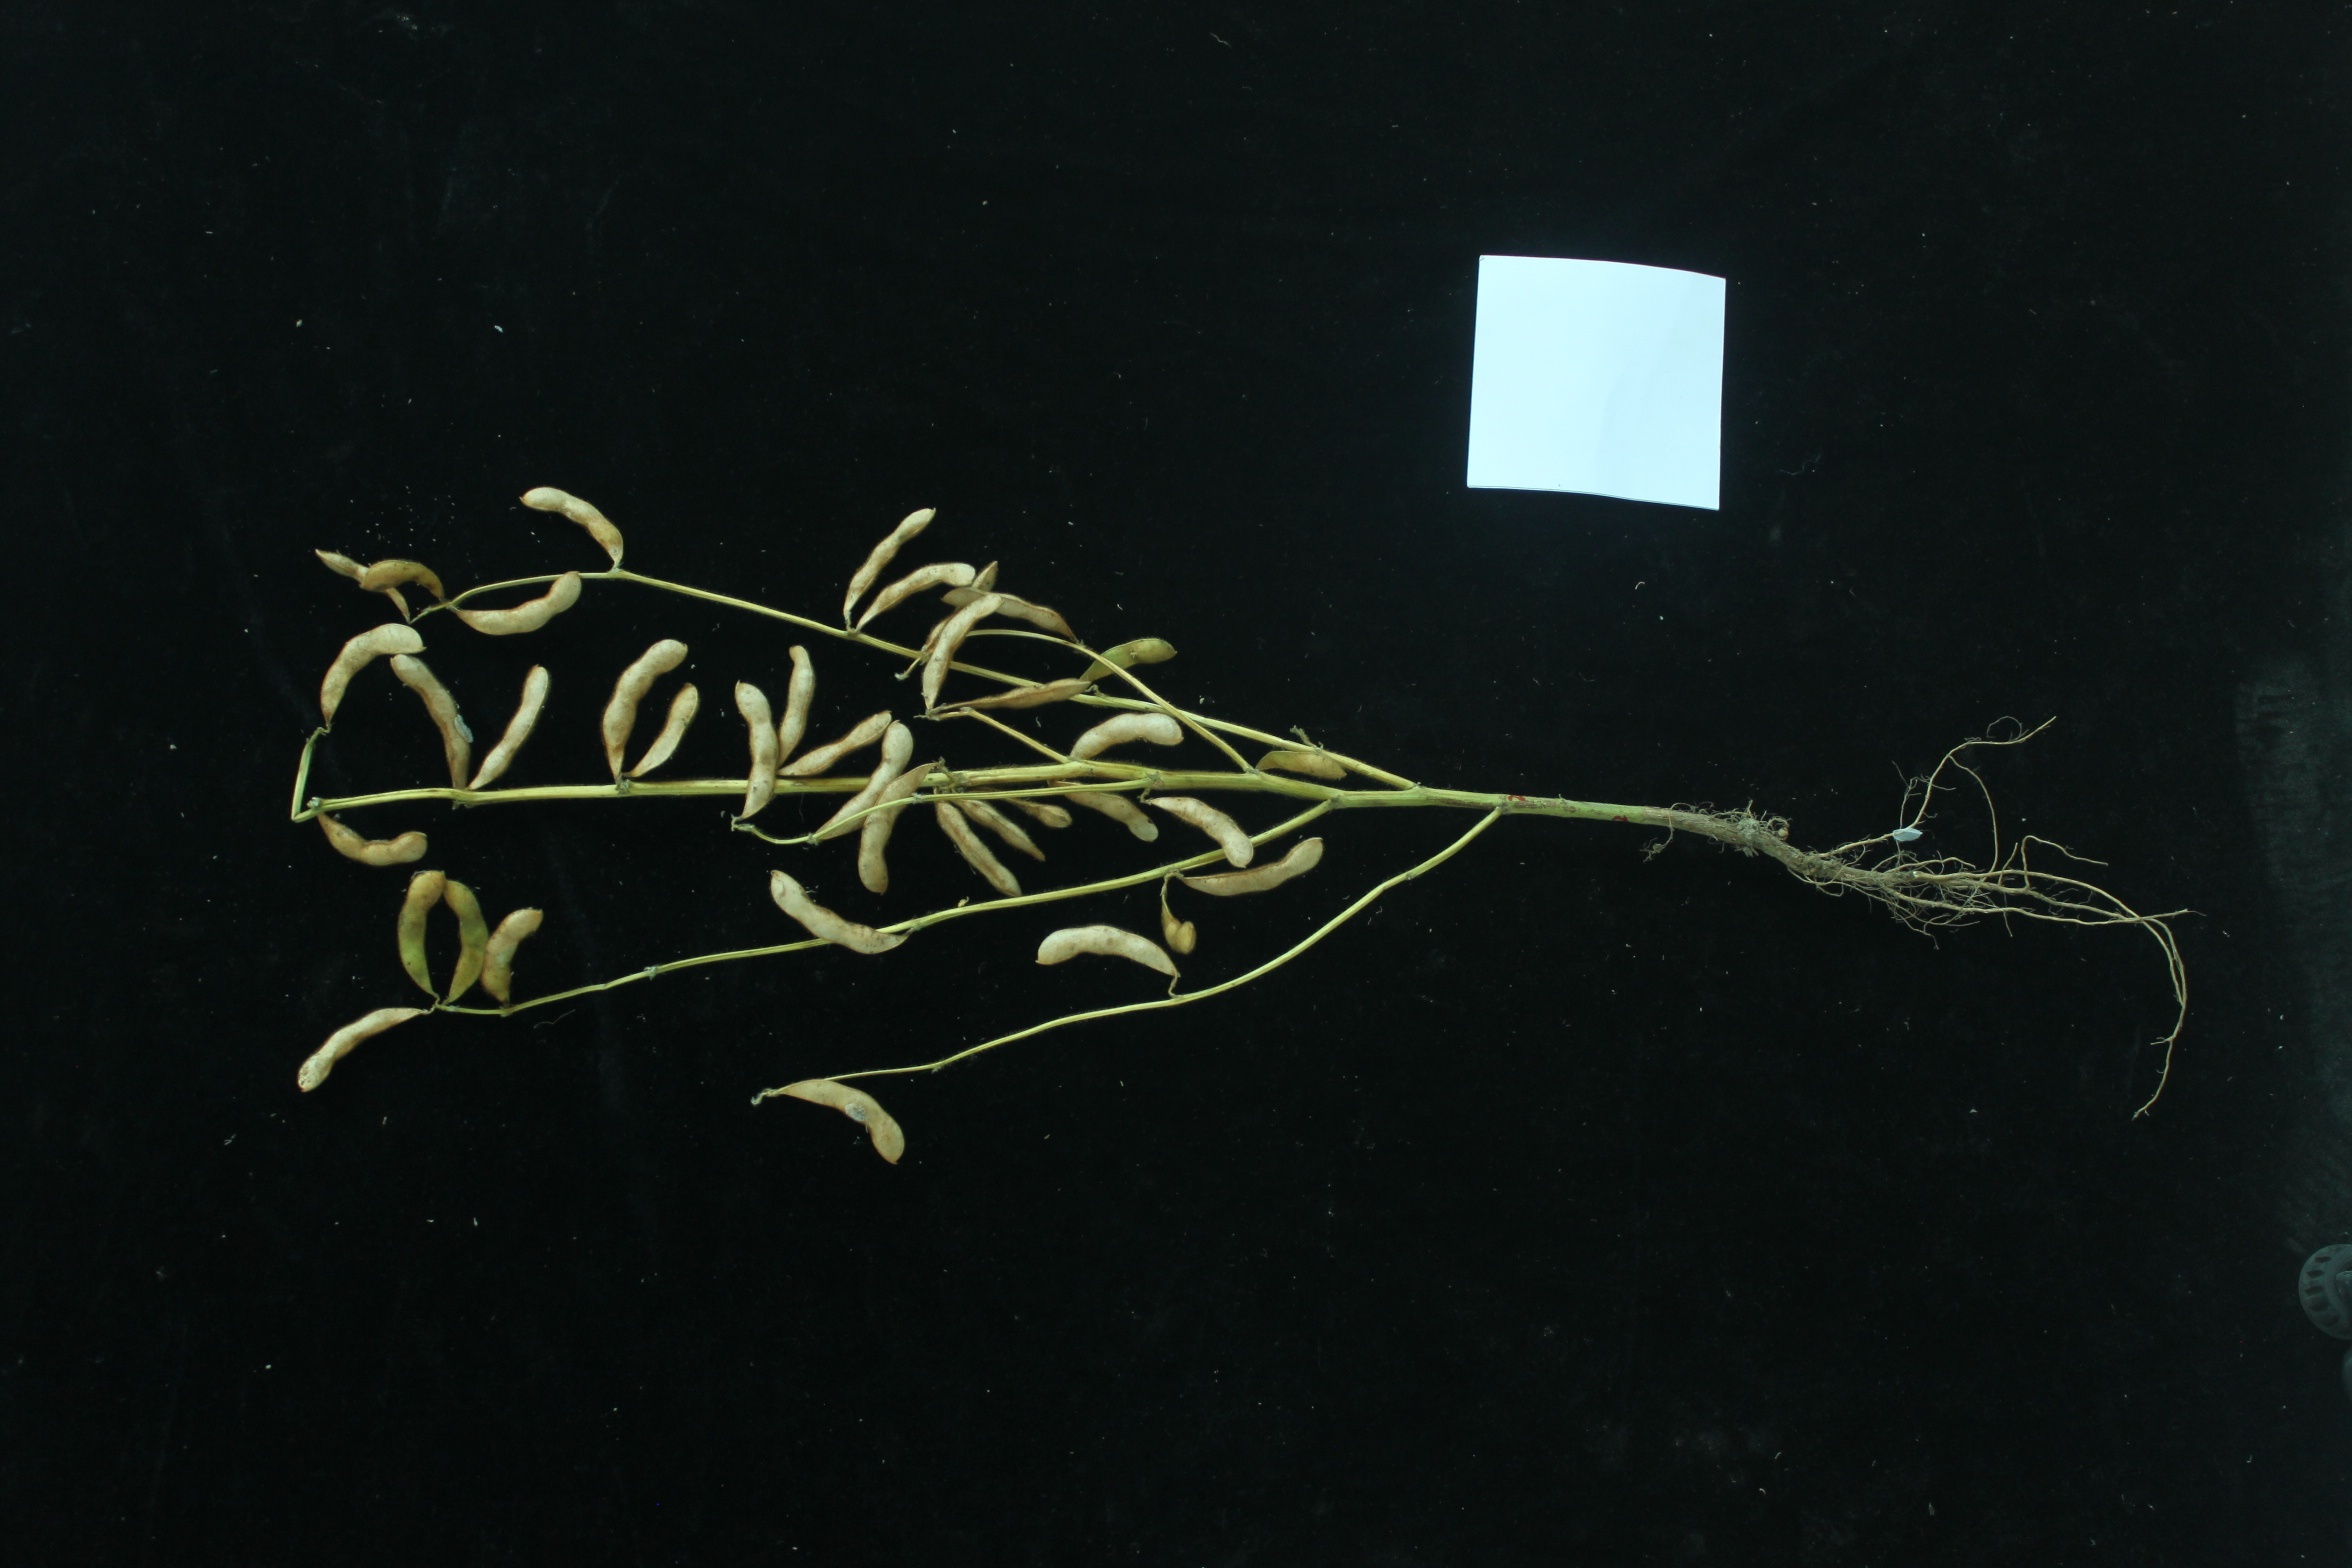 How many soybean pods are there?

36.